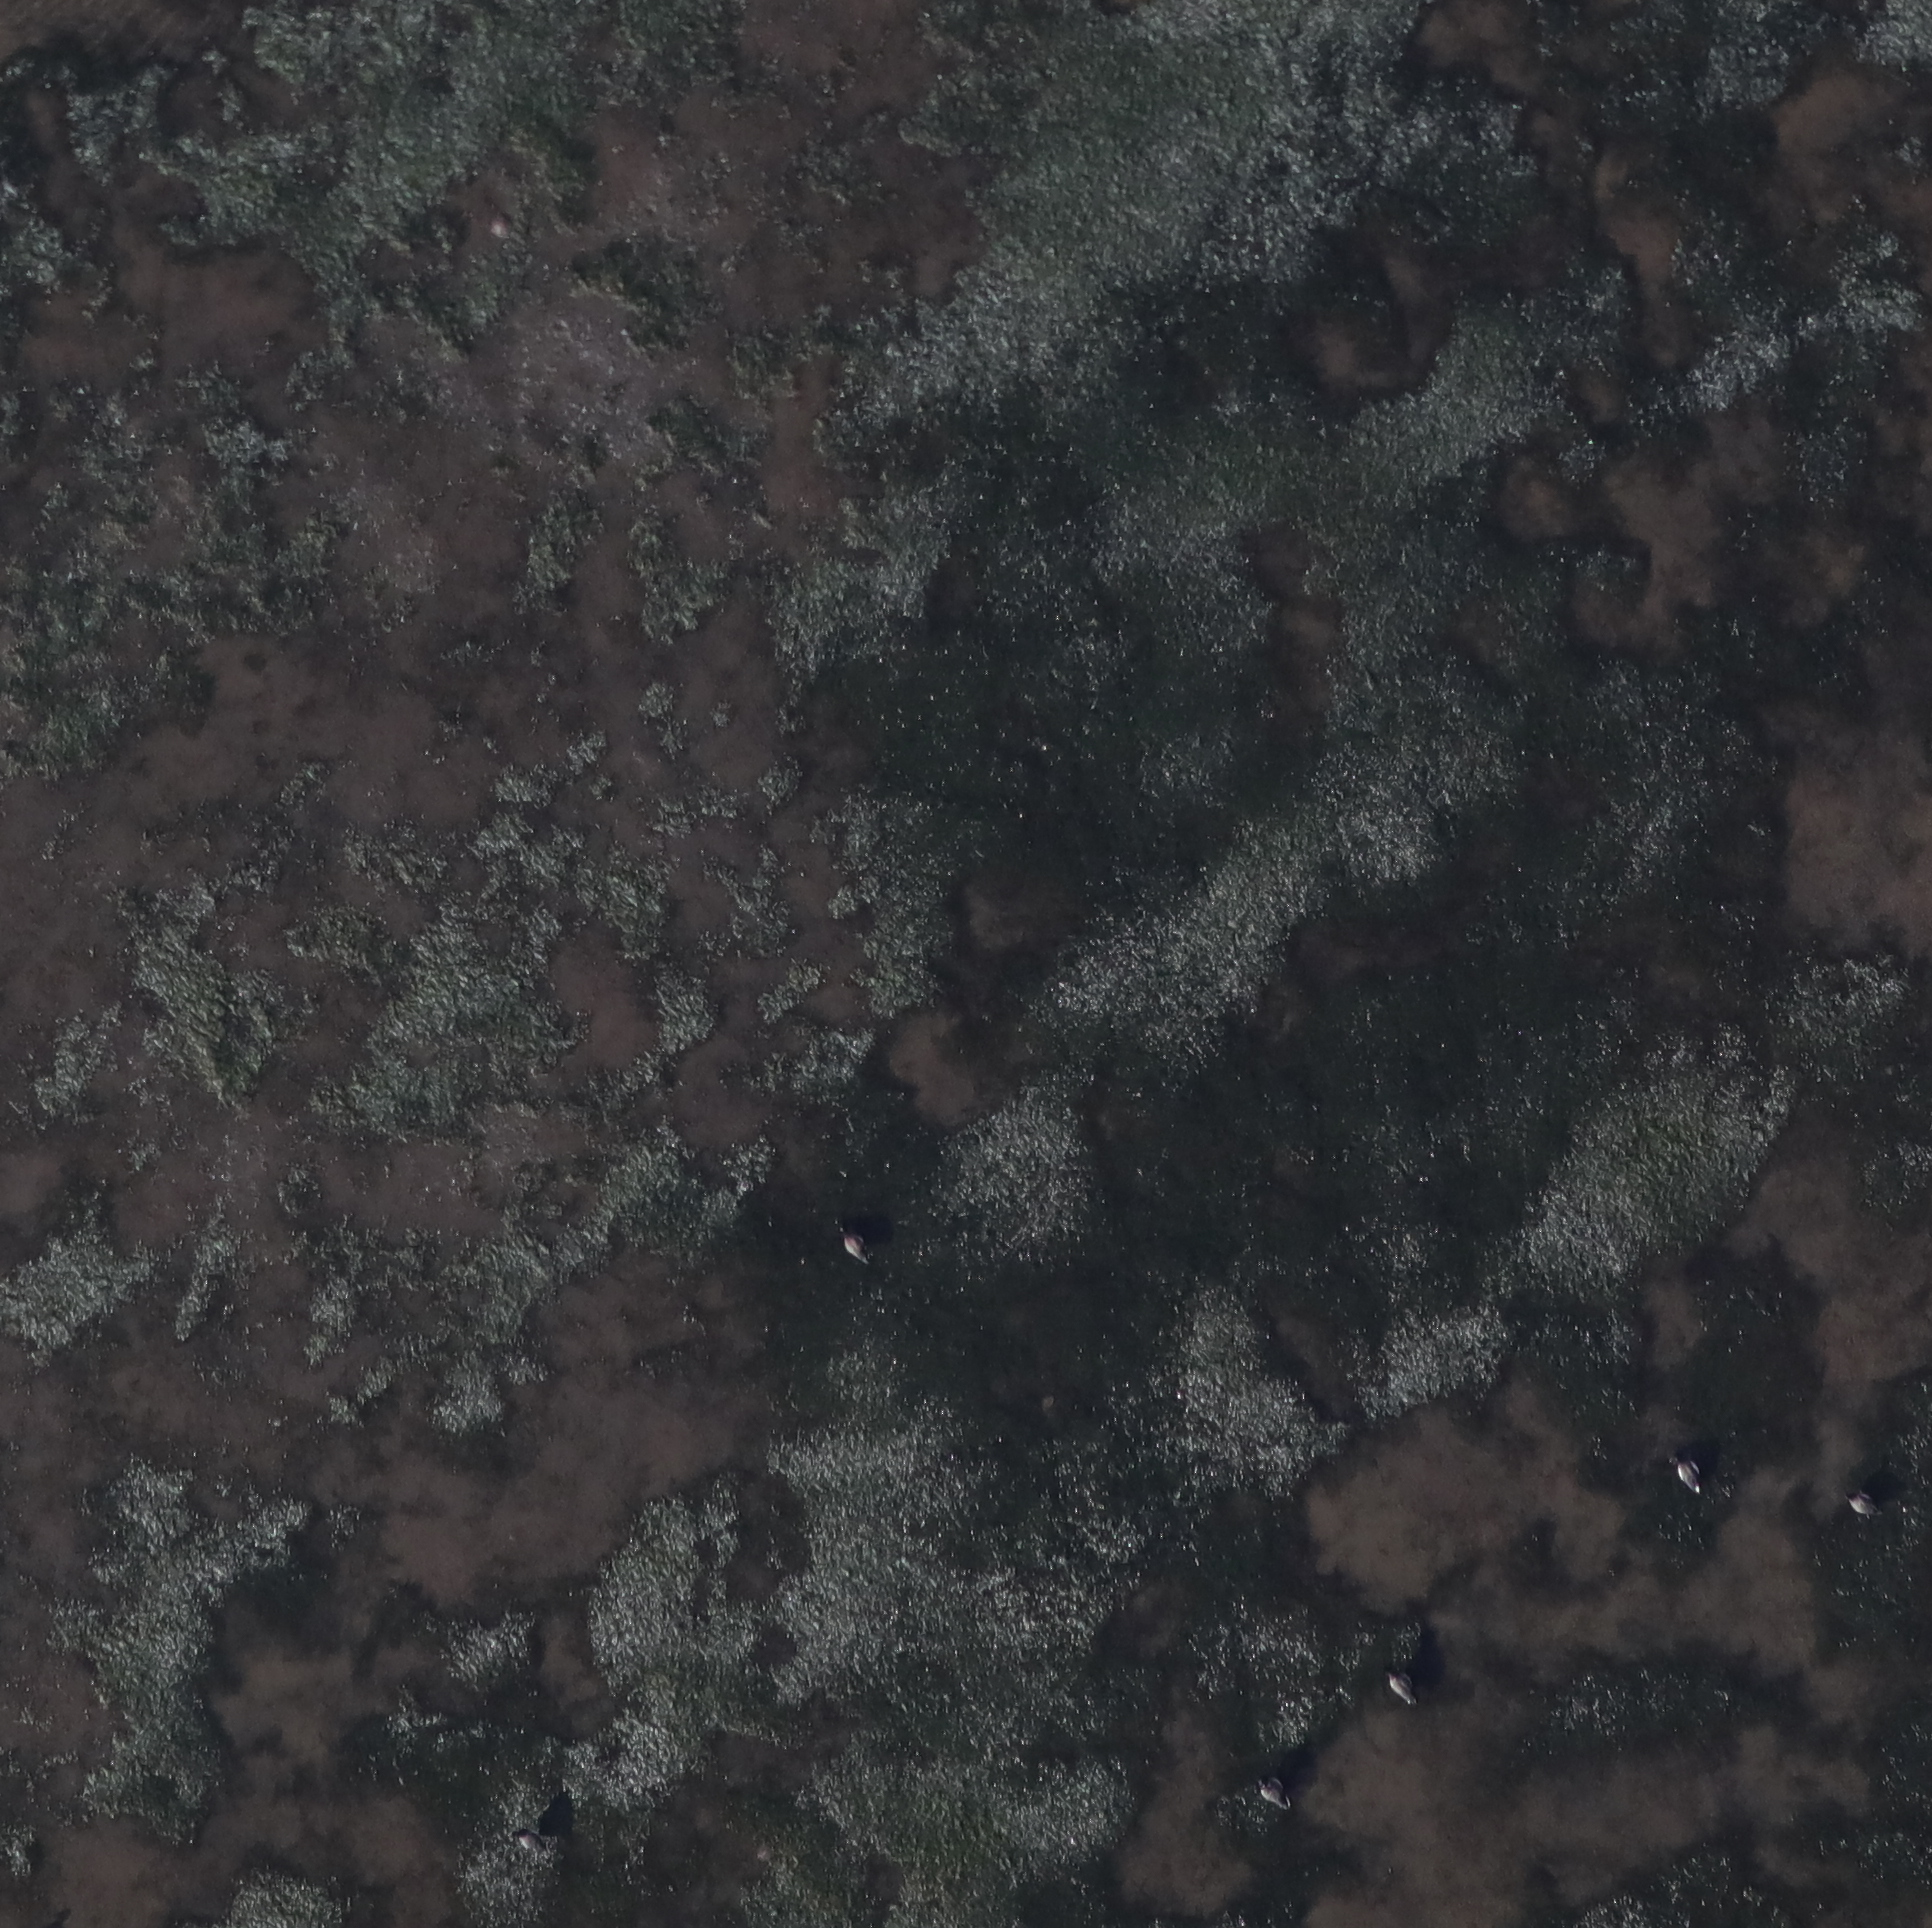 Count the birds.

6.